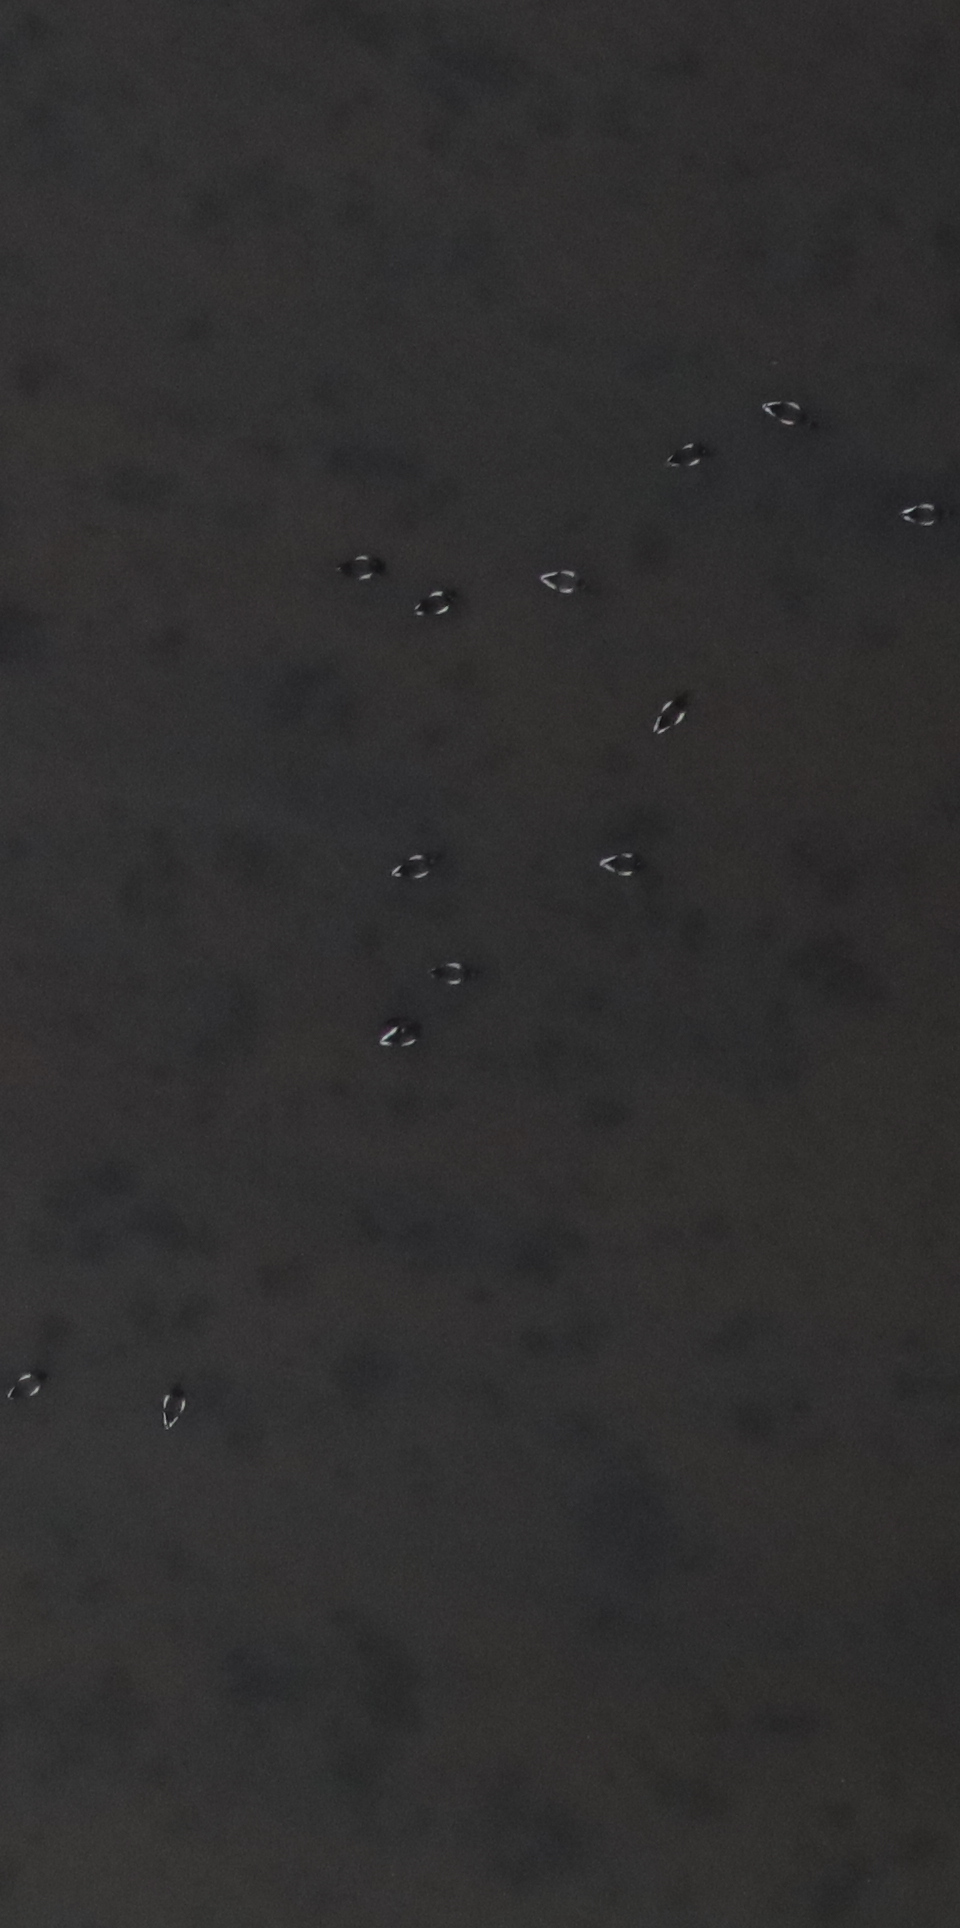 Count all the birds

13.